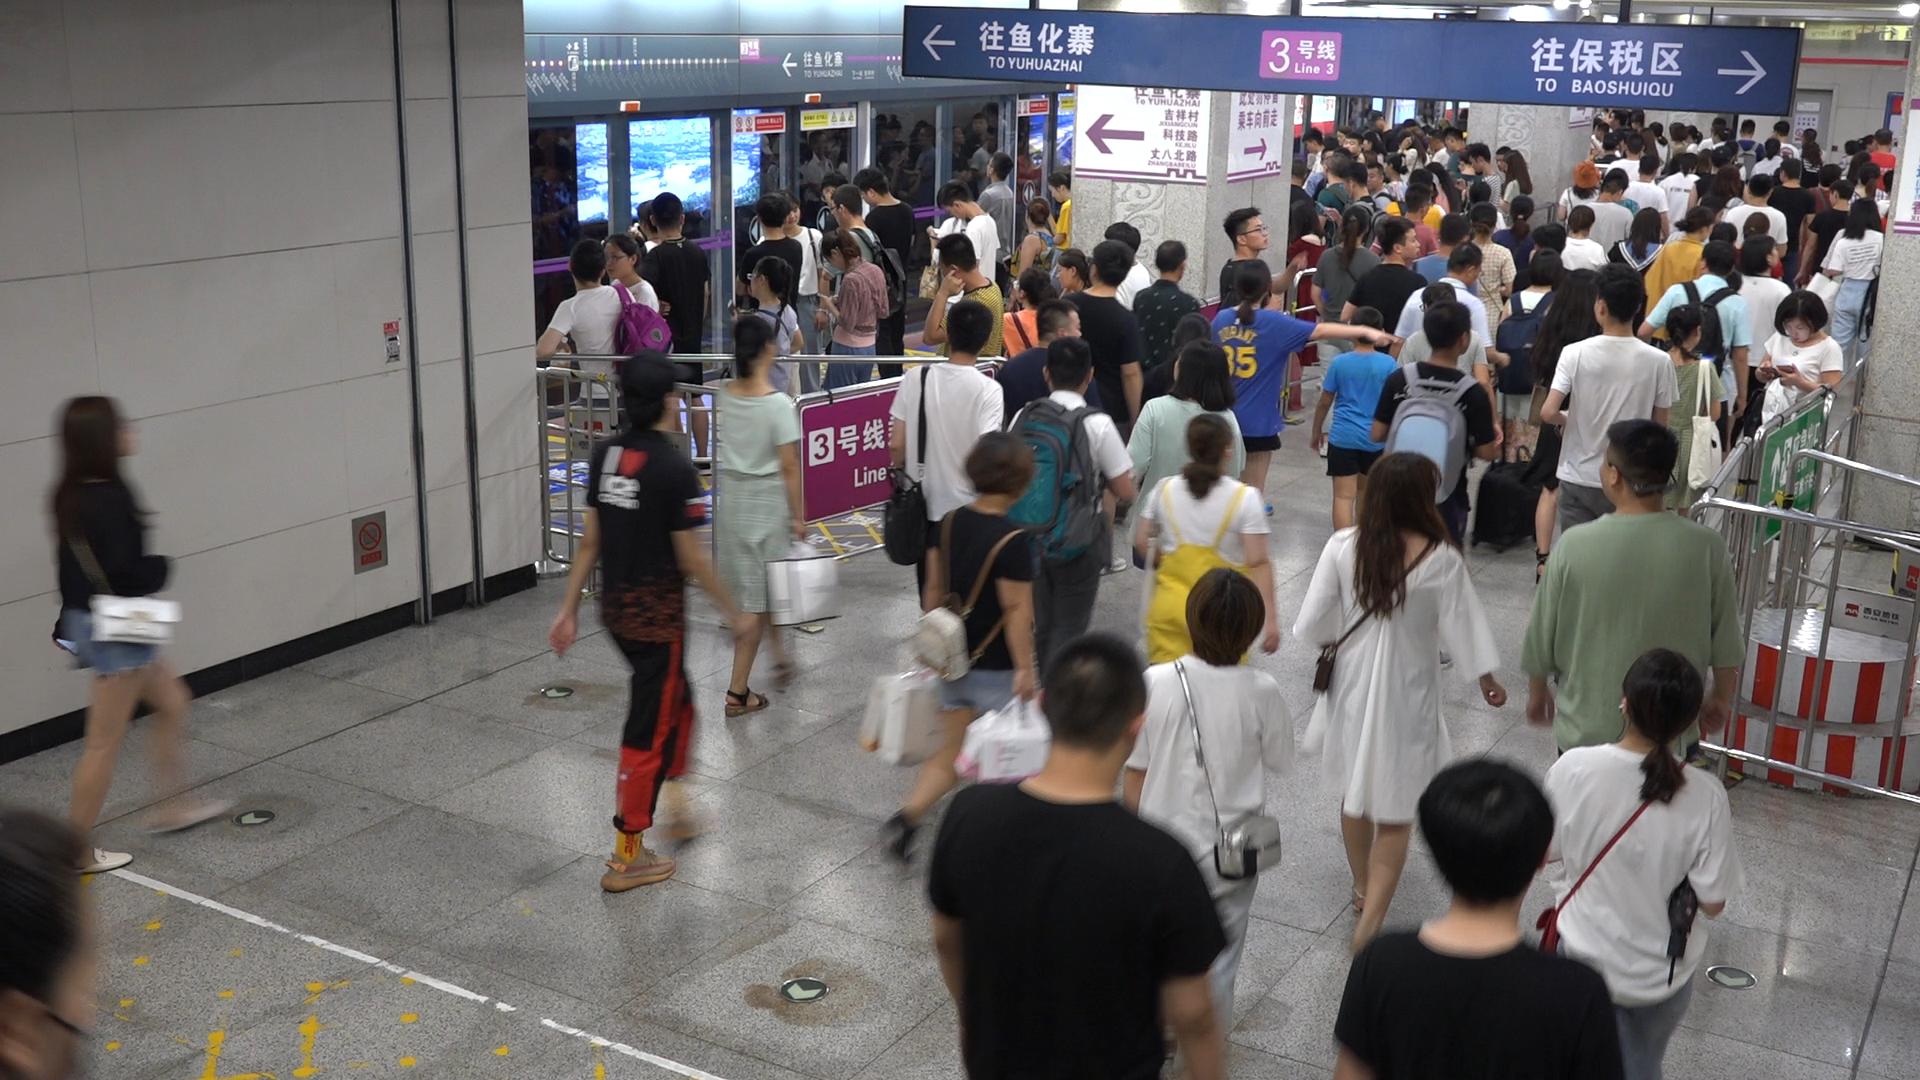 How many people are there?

139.